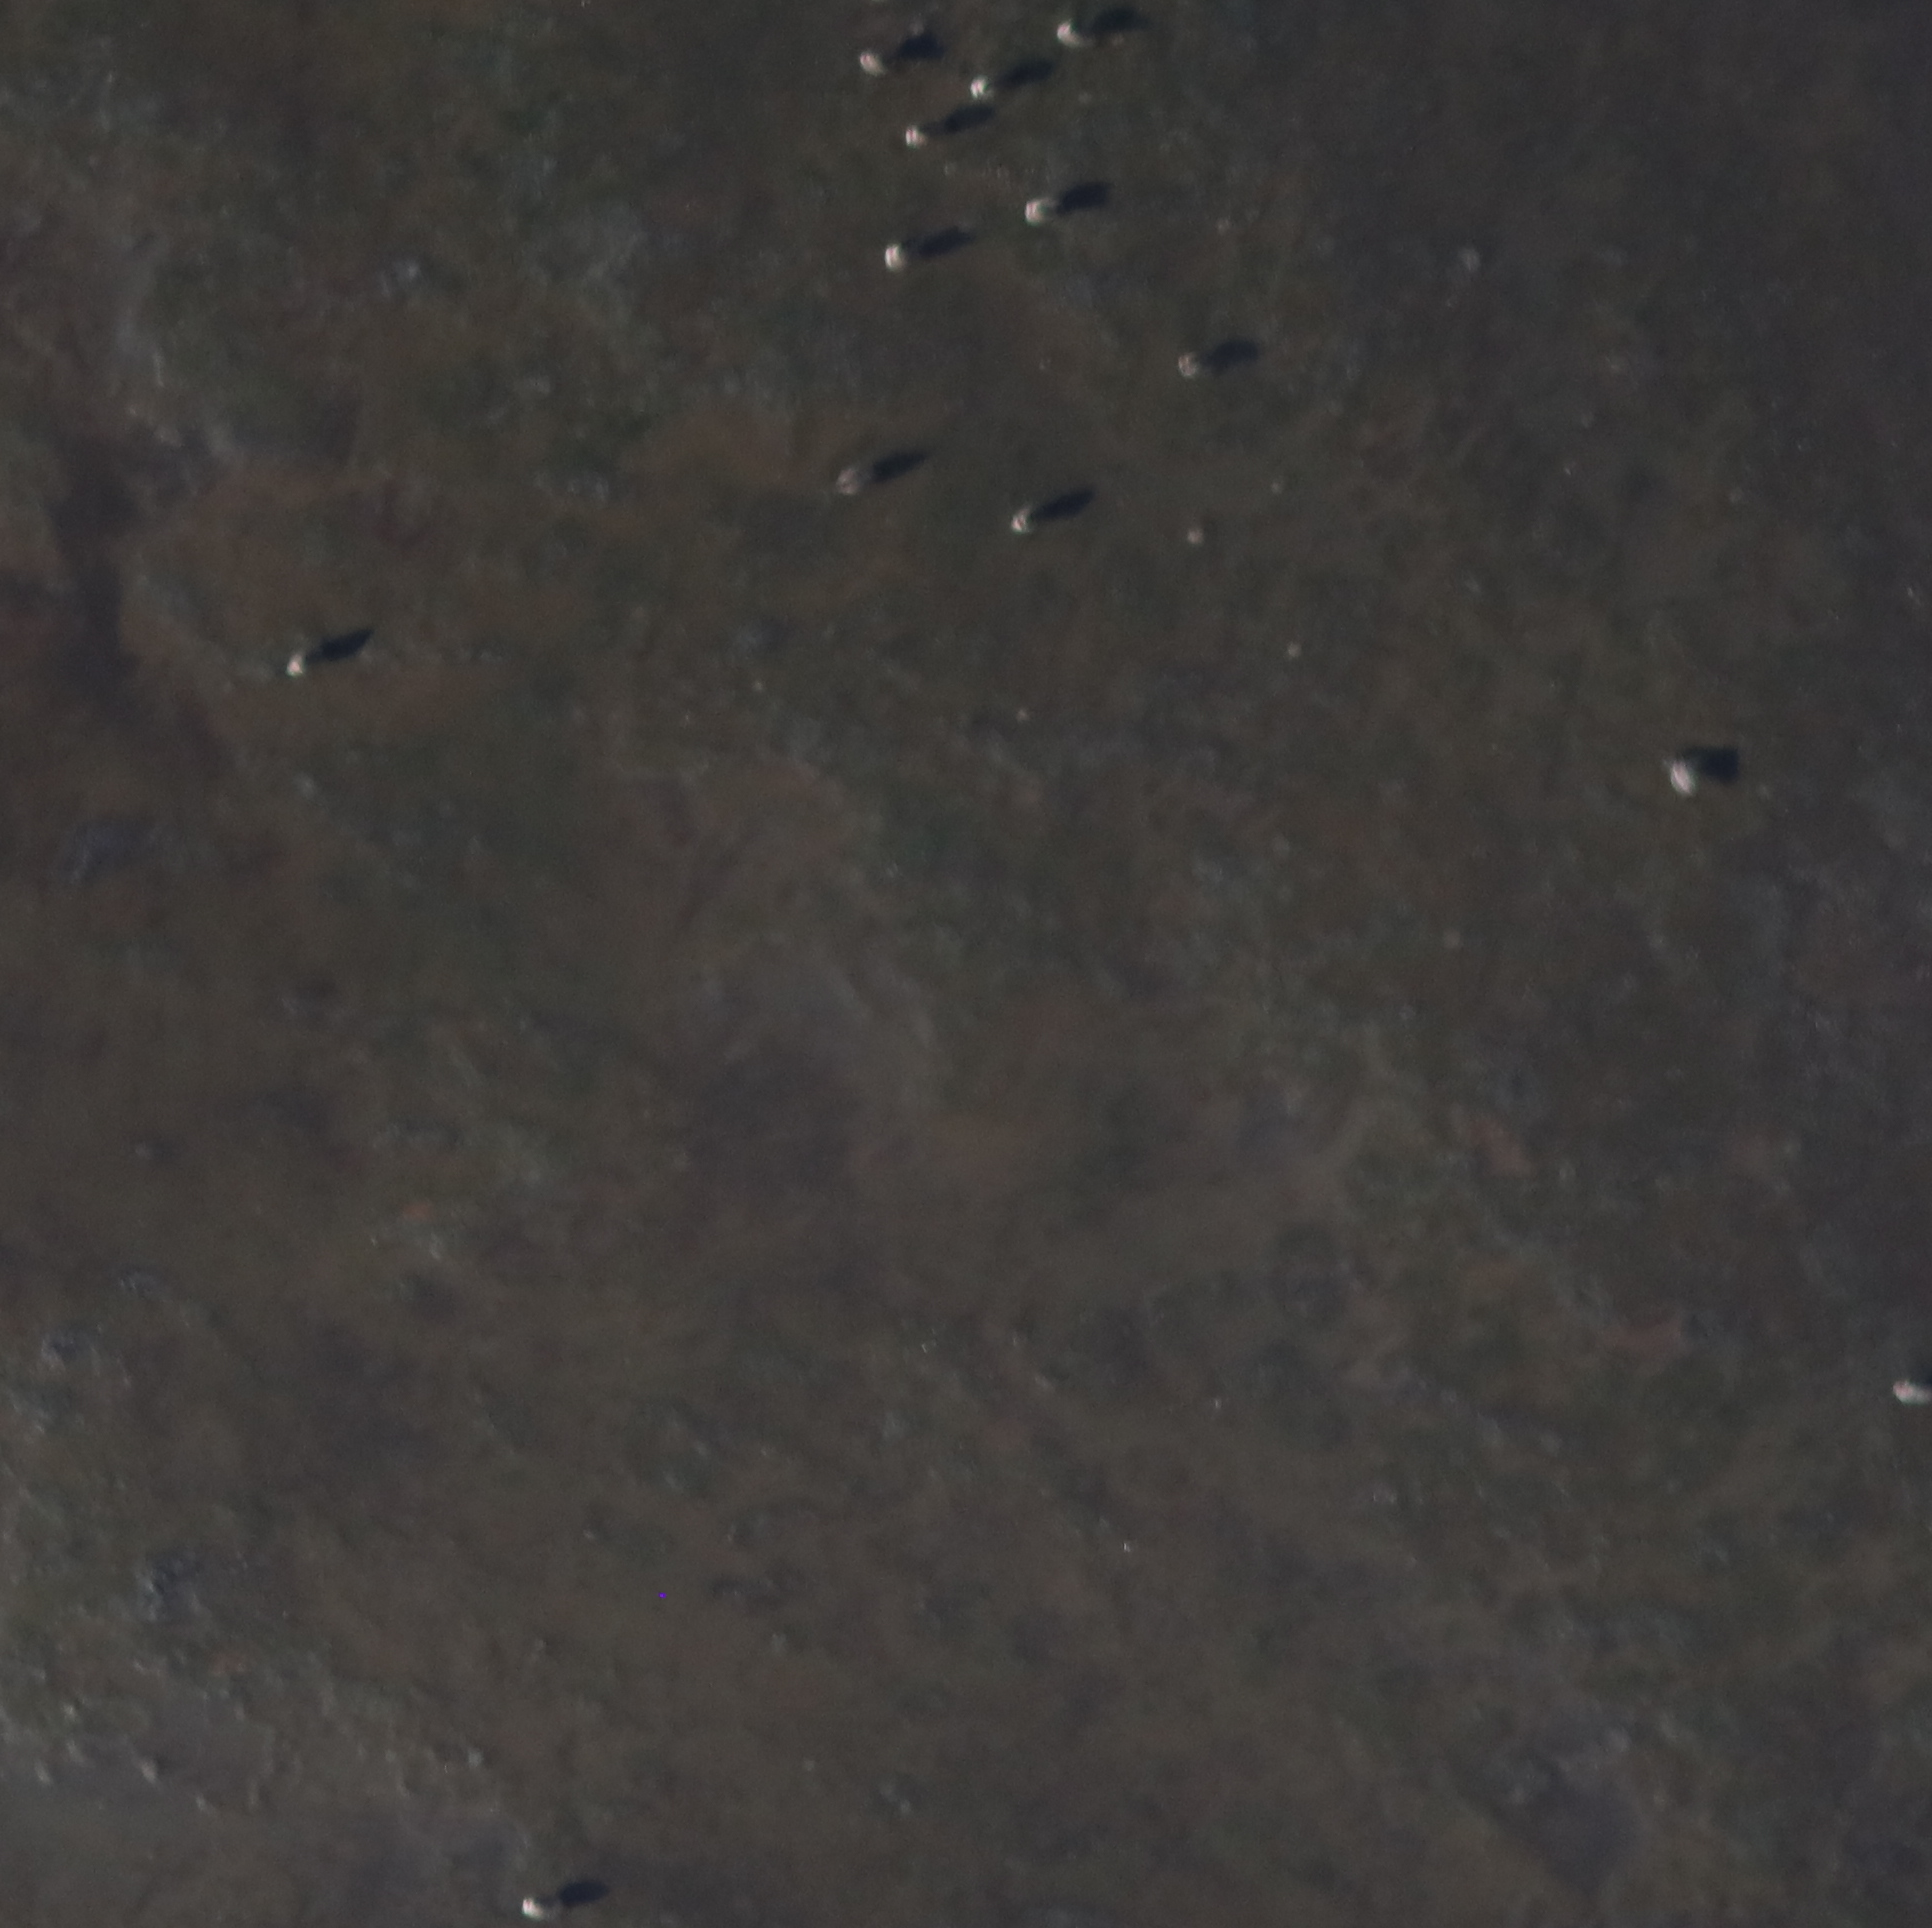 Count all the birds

13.